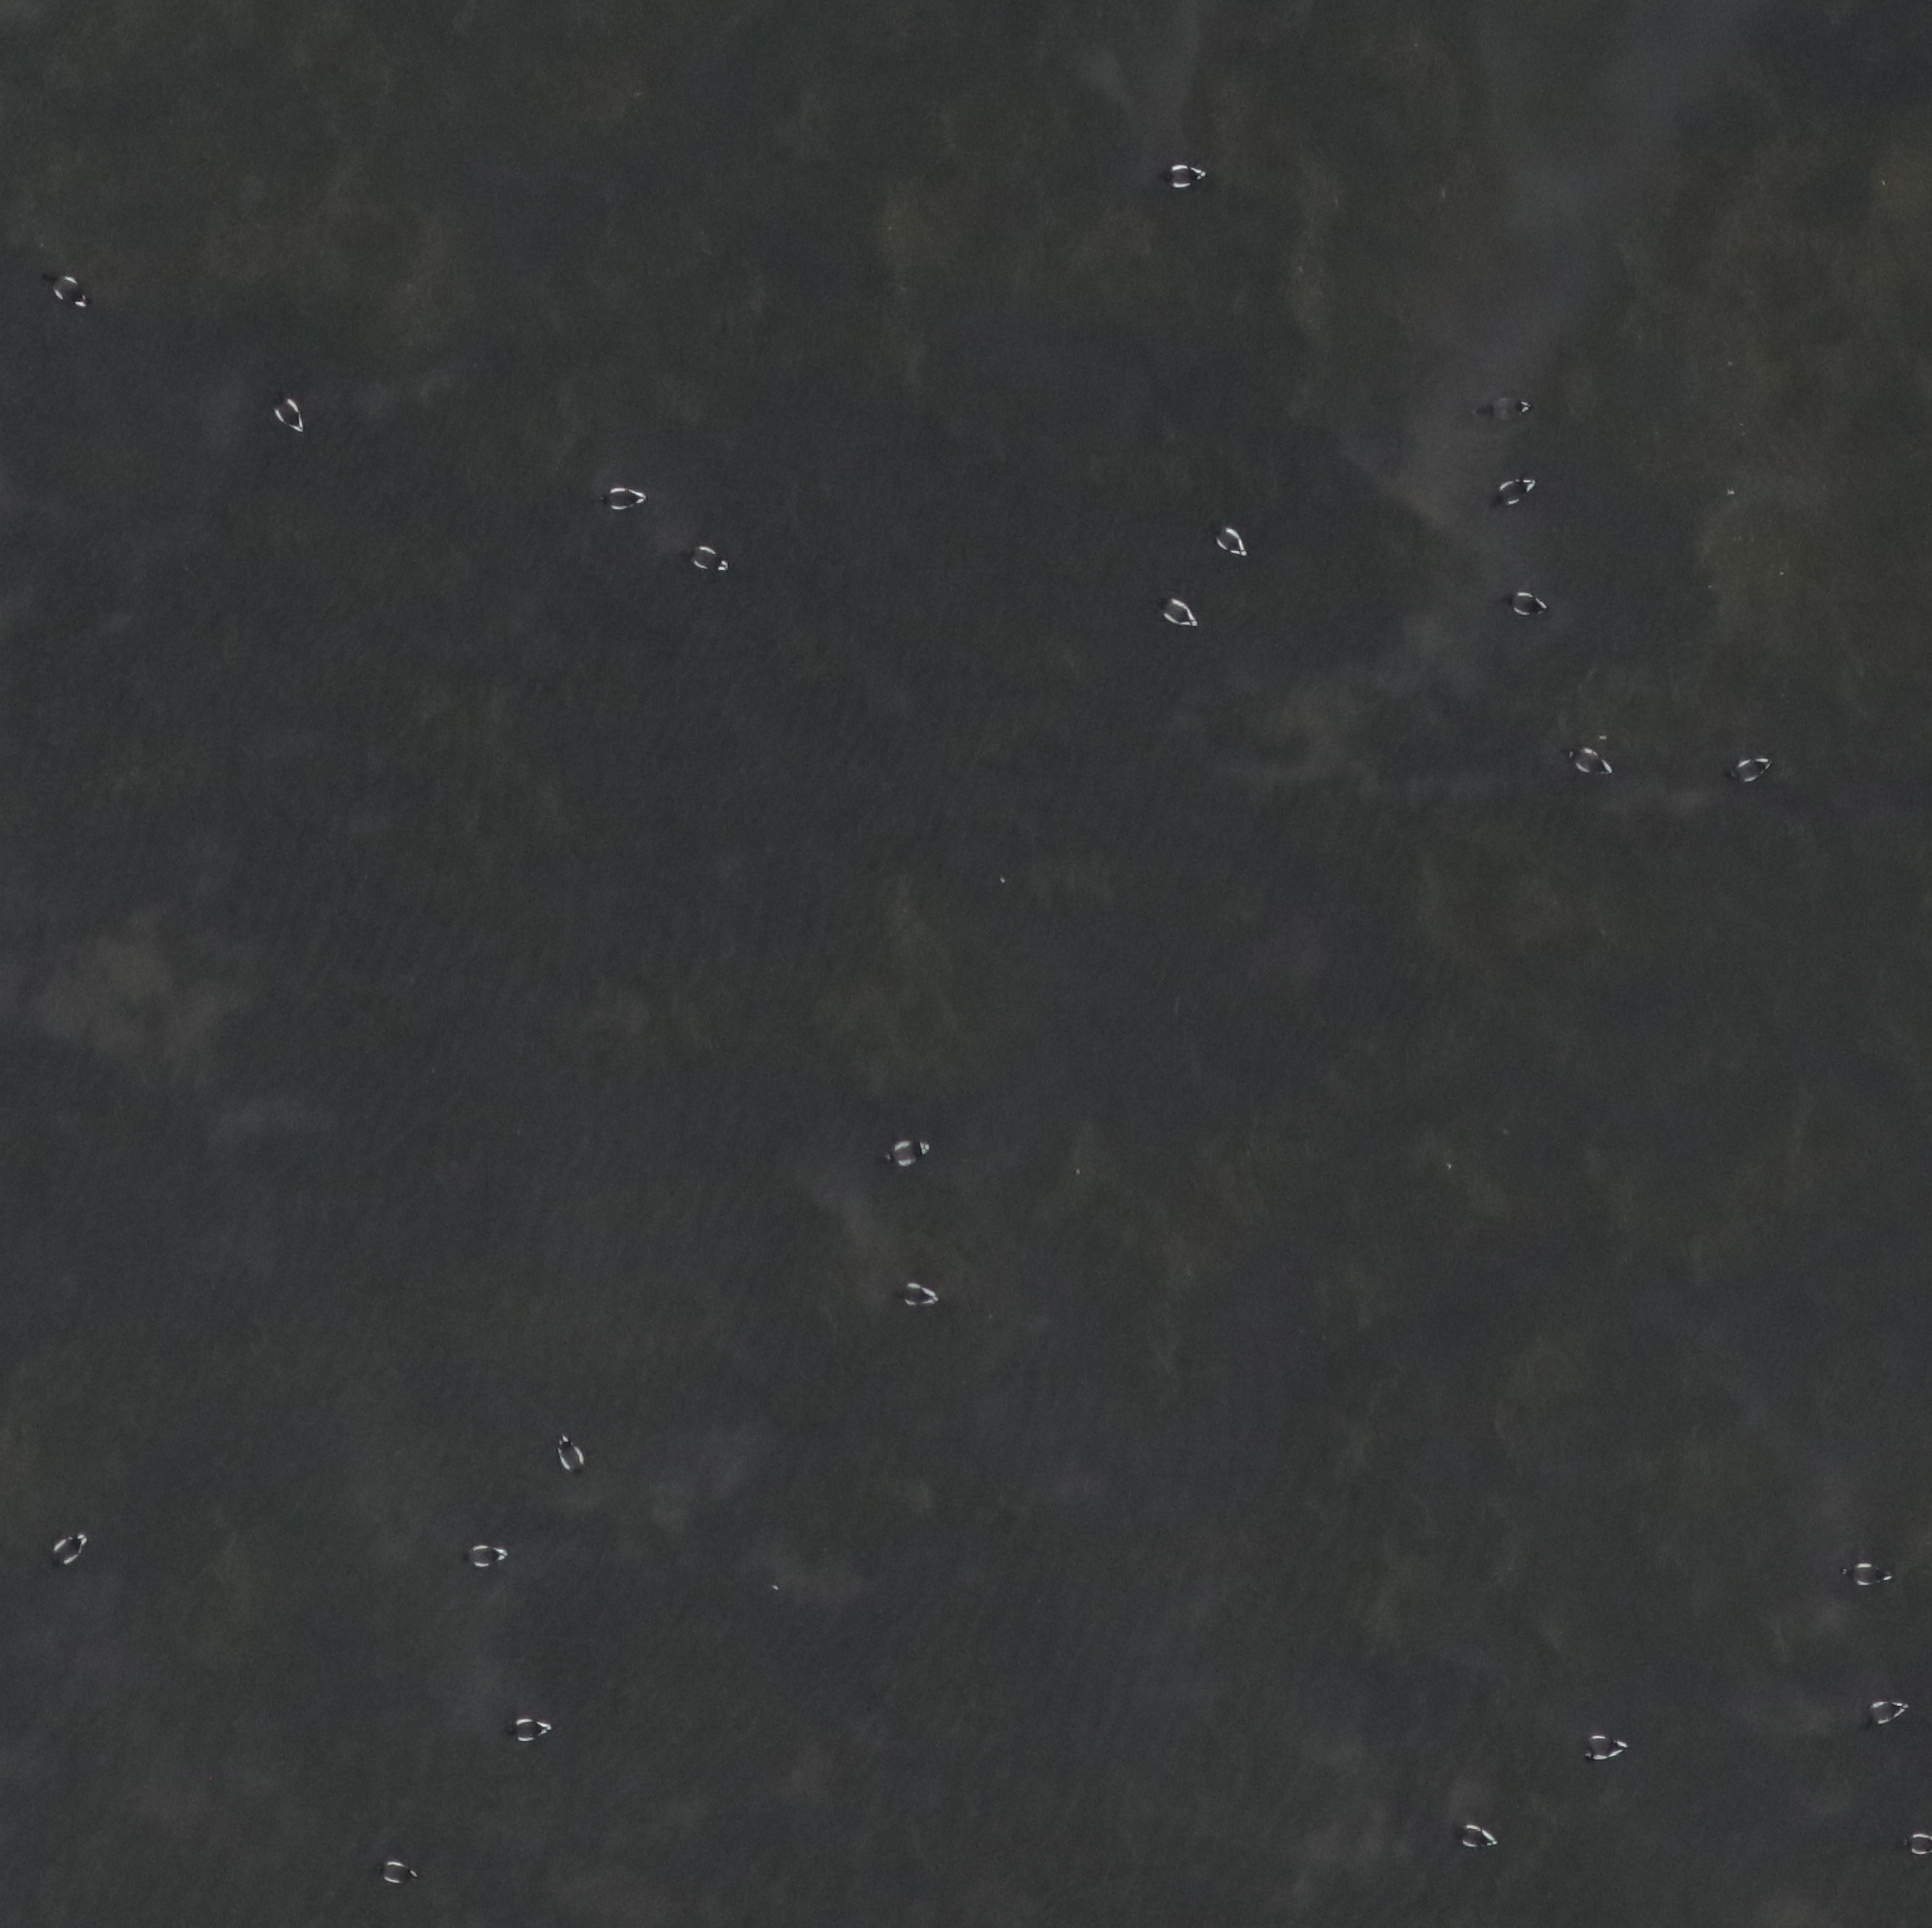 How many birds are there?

24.